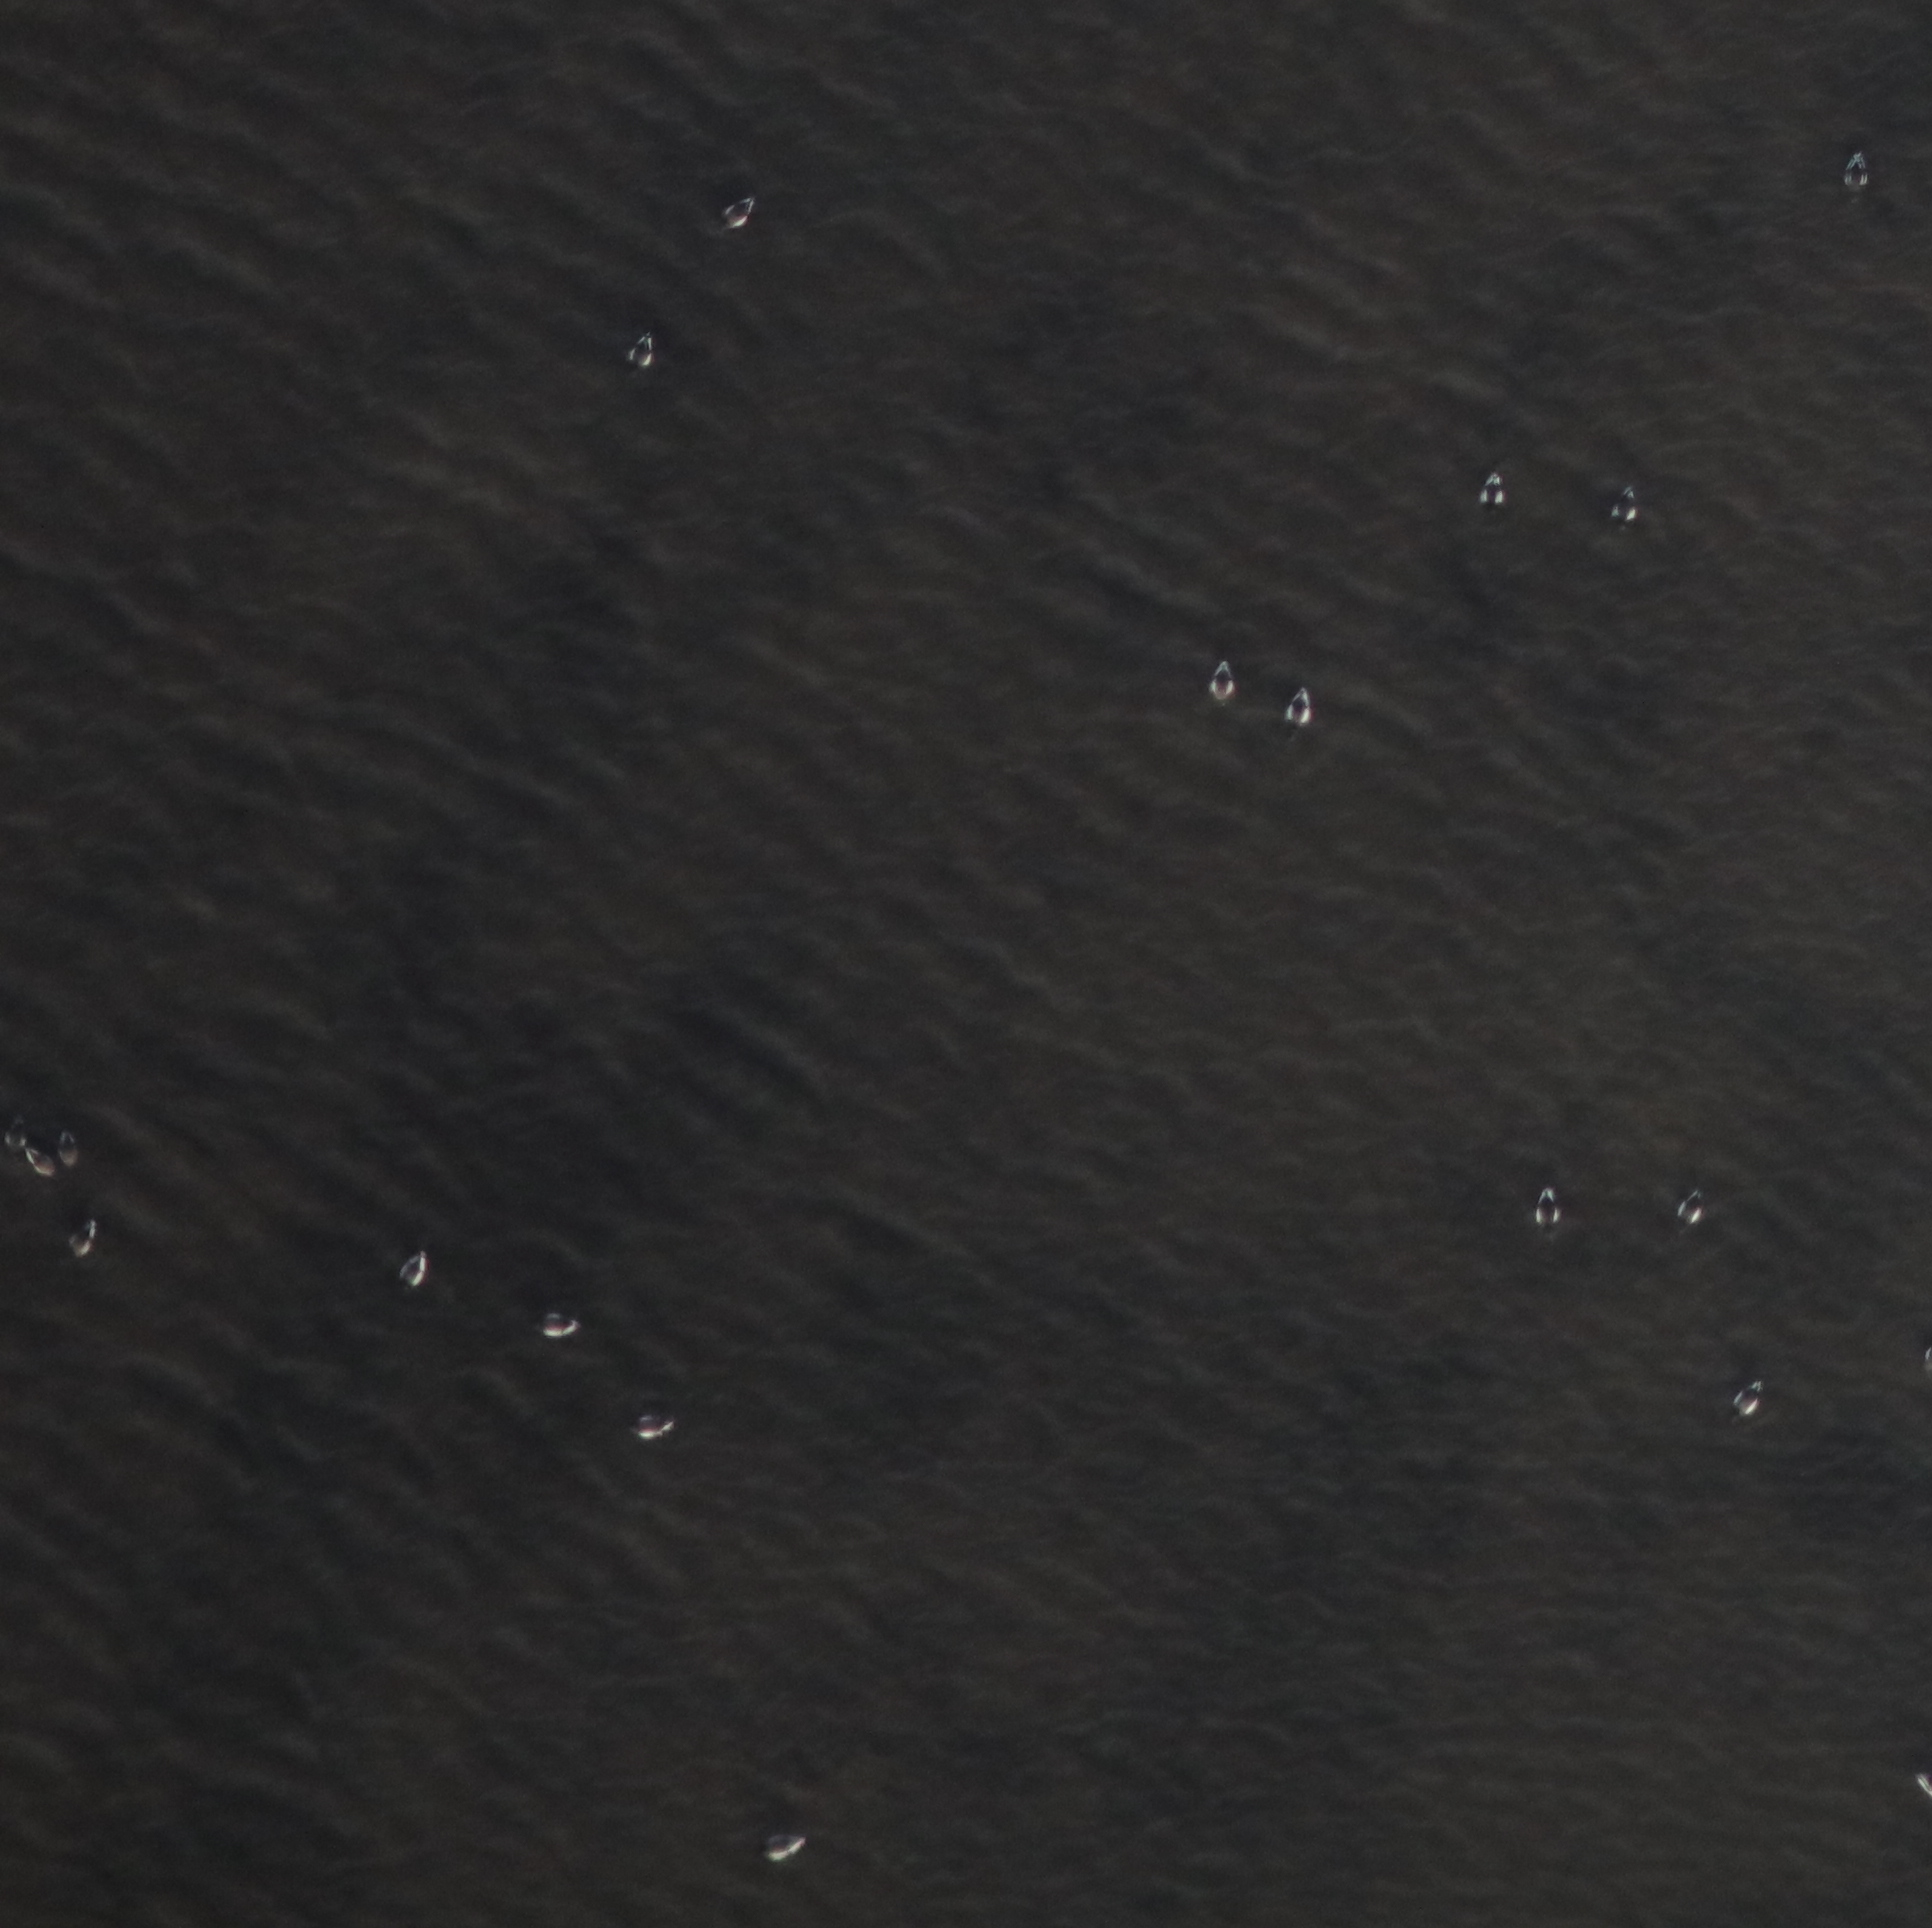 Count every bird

18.